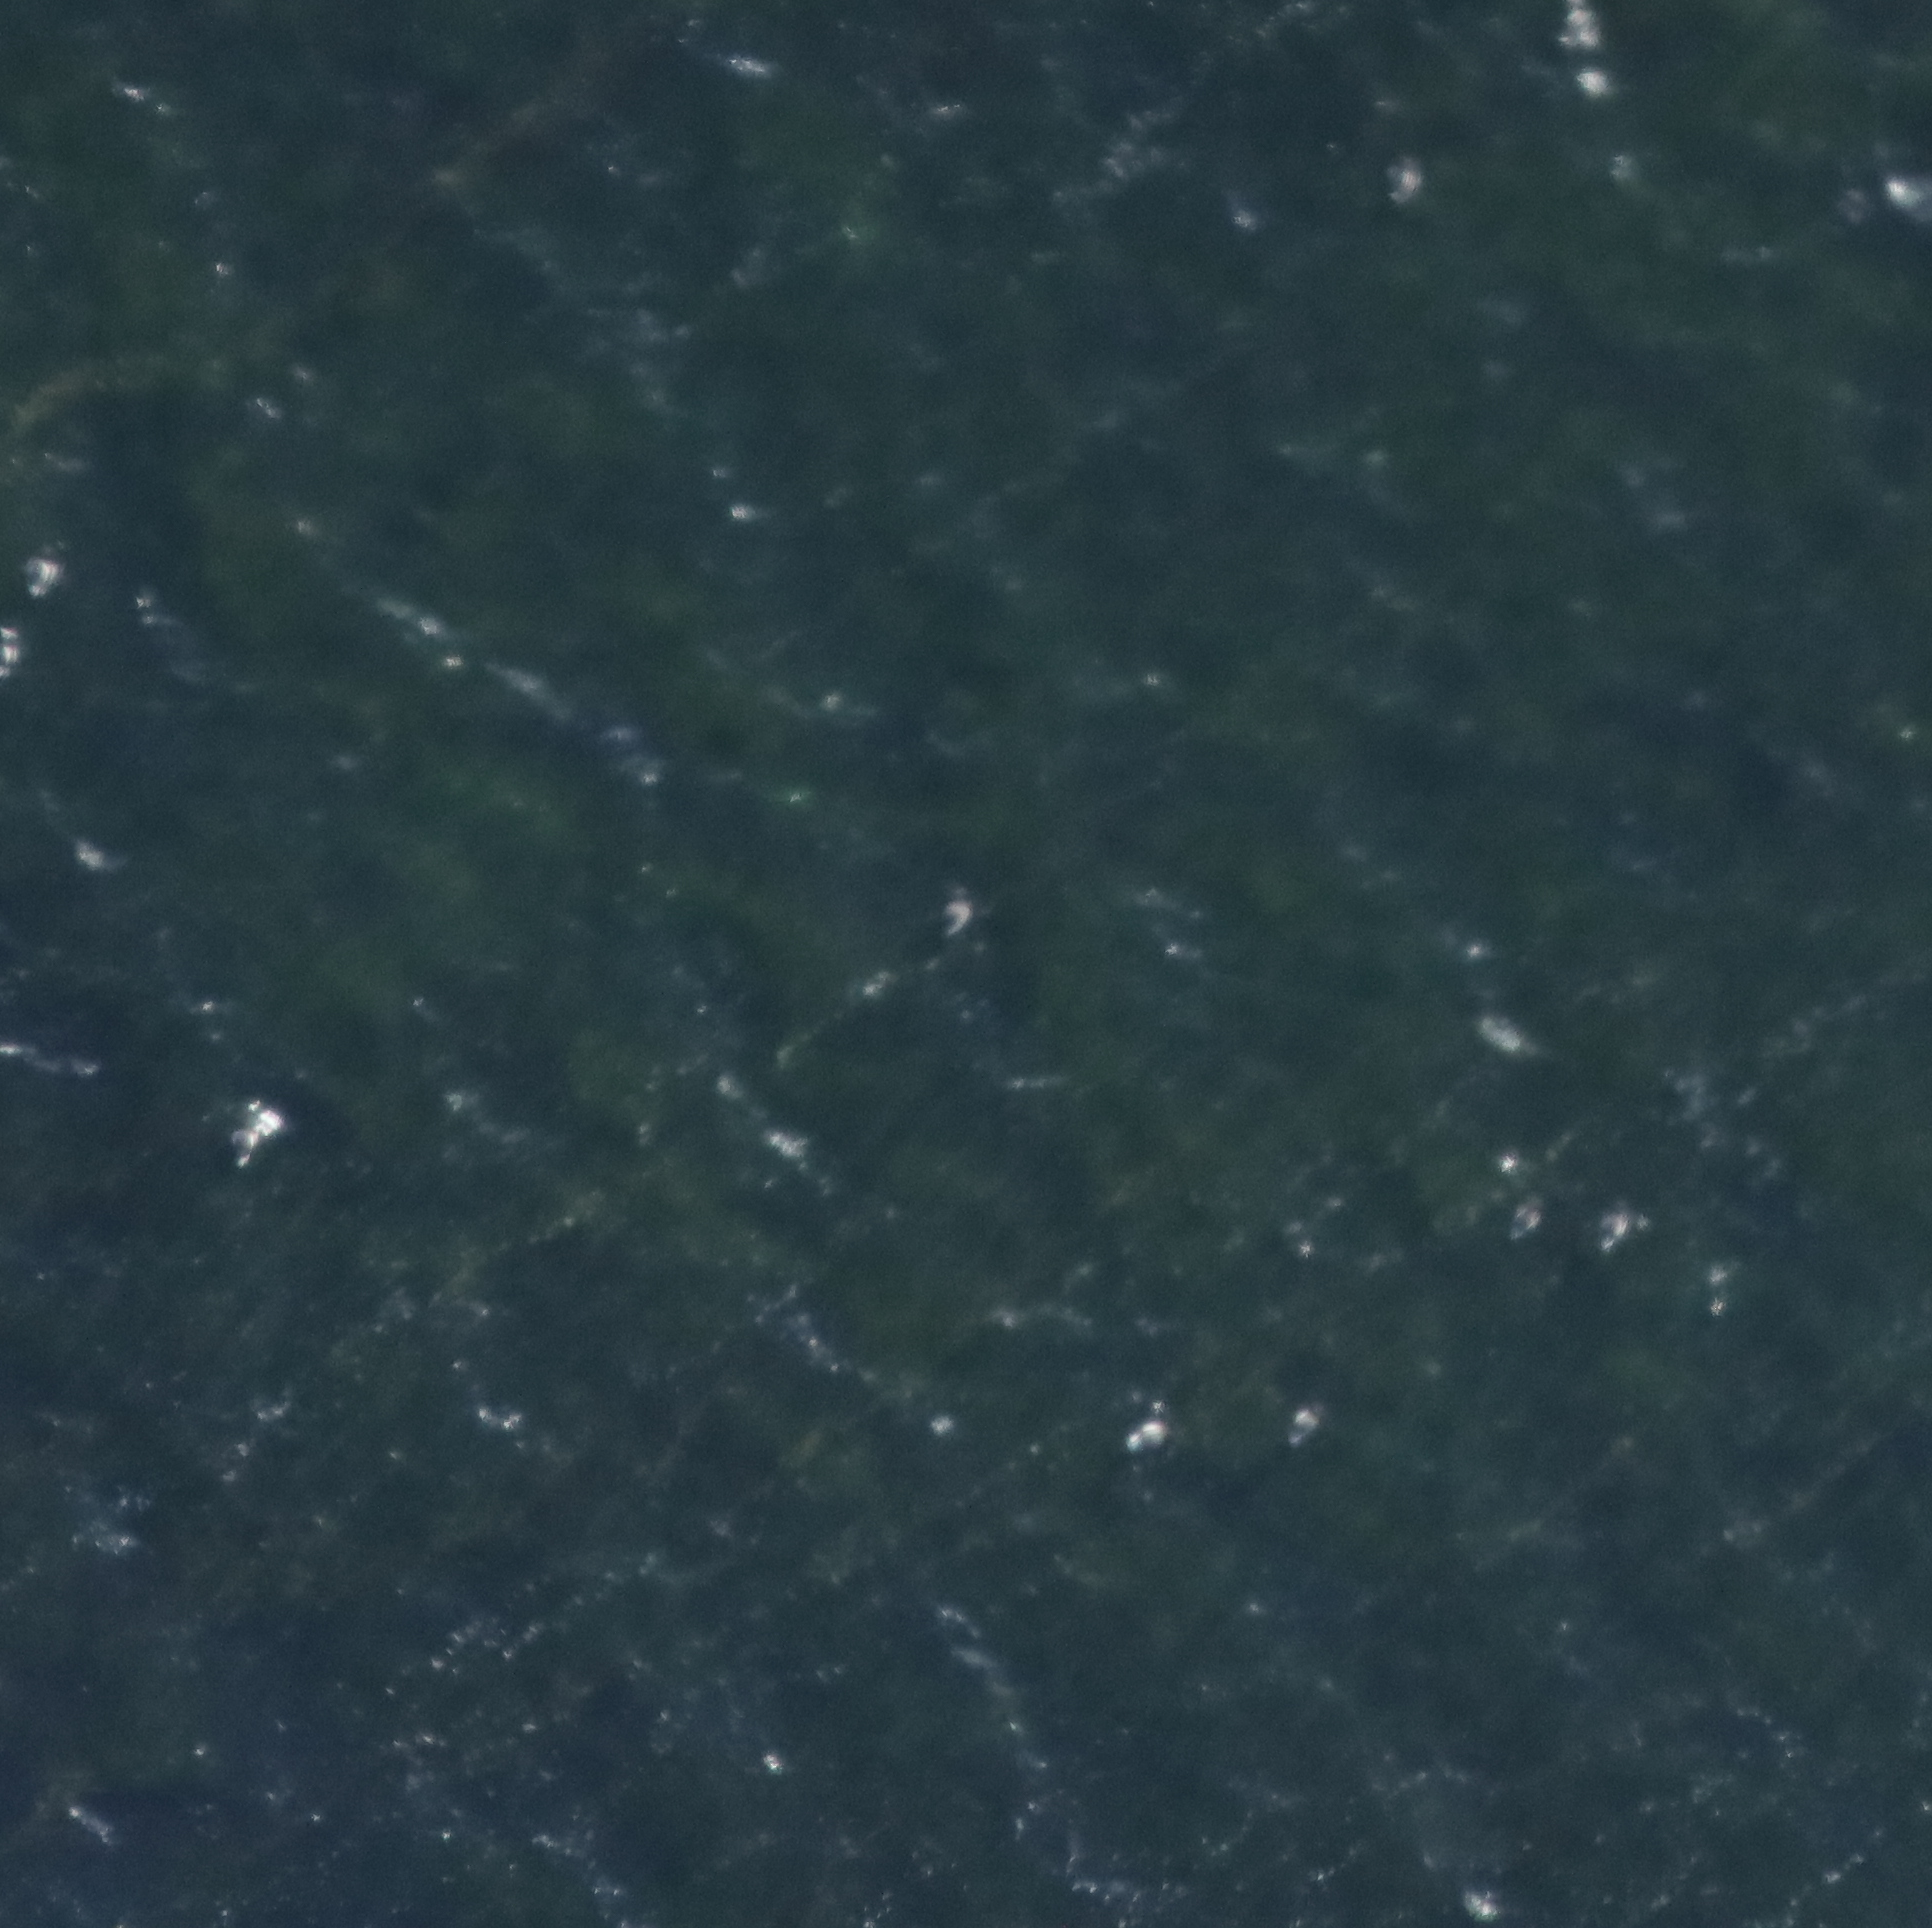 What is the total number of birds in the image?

10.